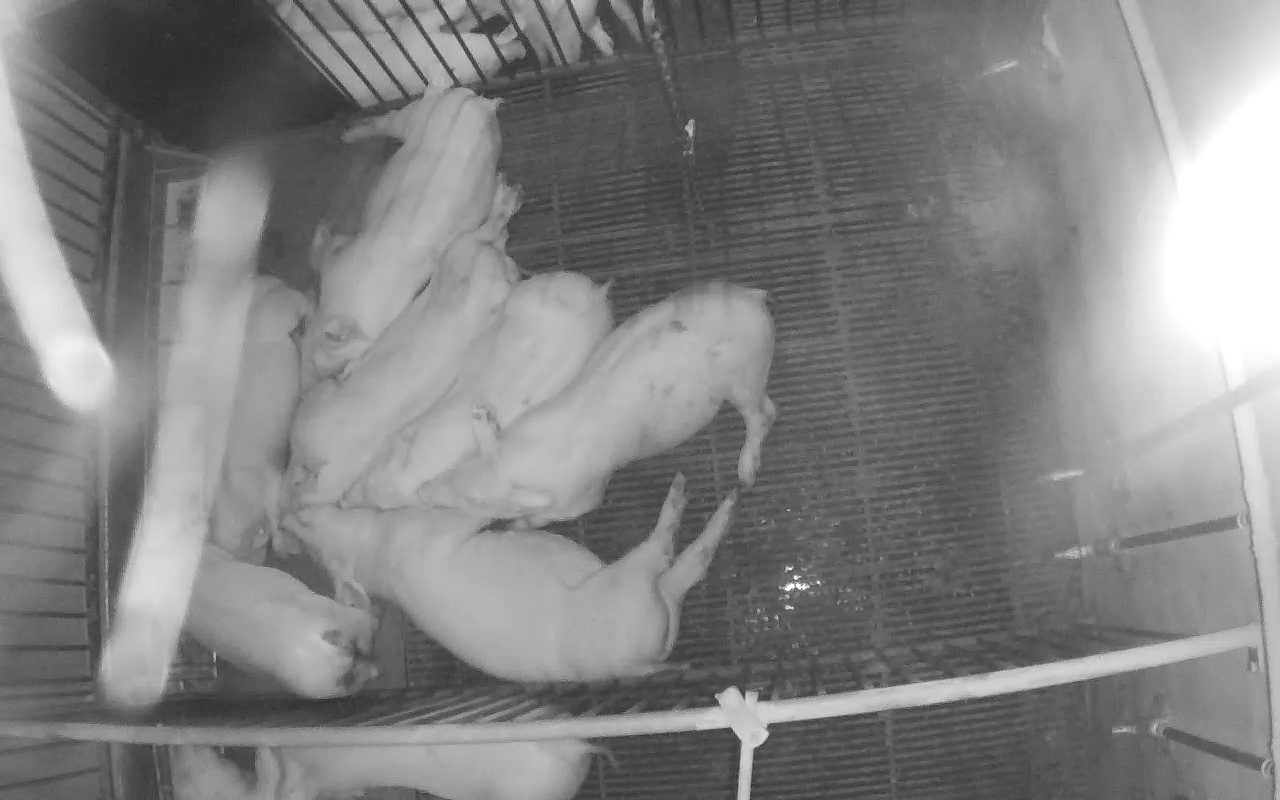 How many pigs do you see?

11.